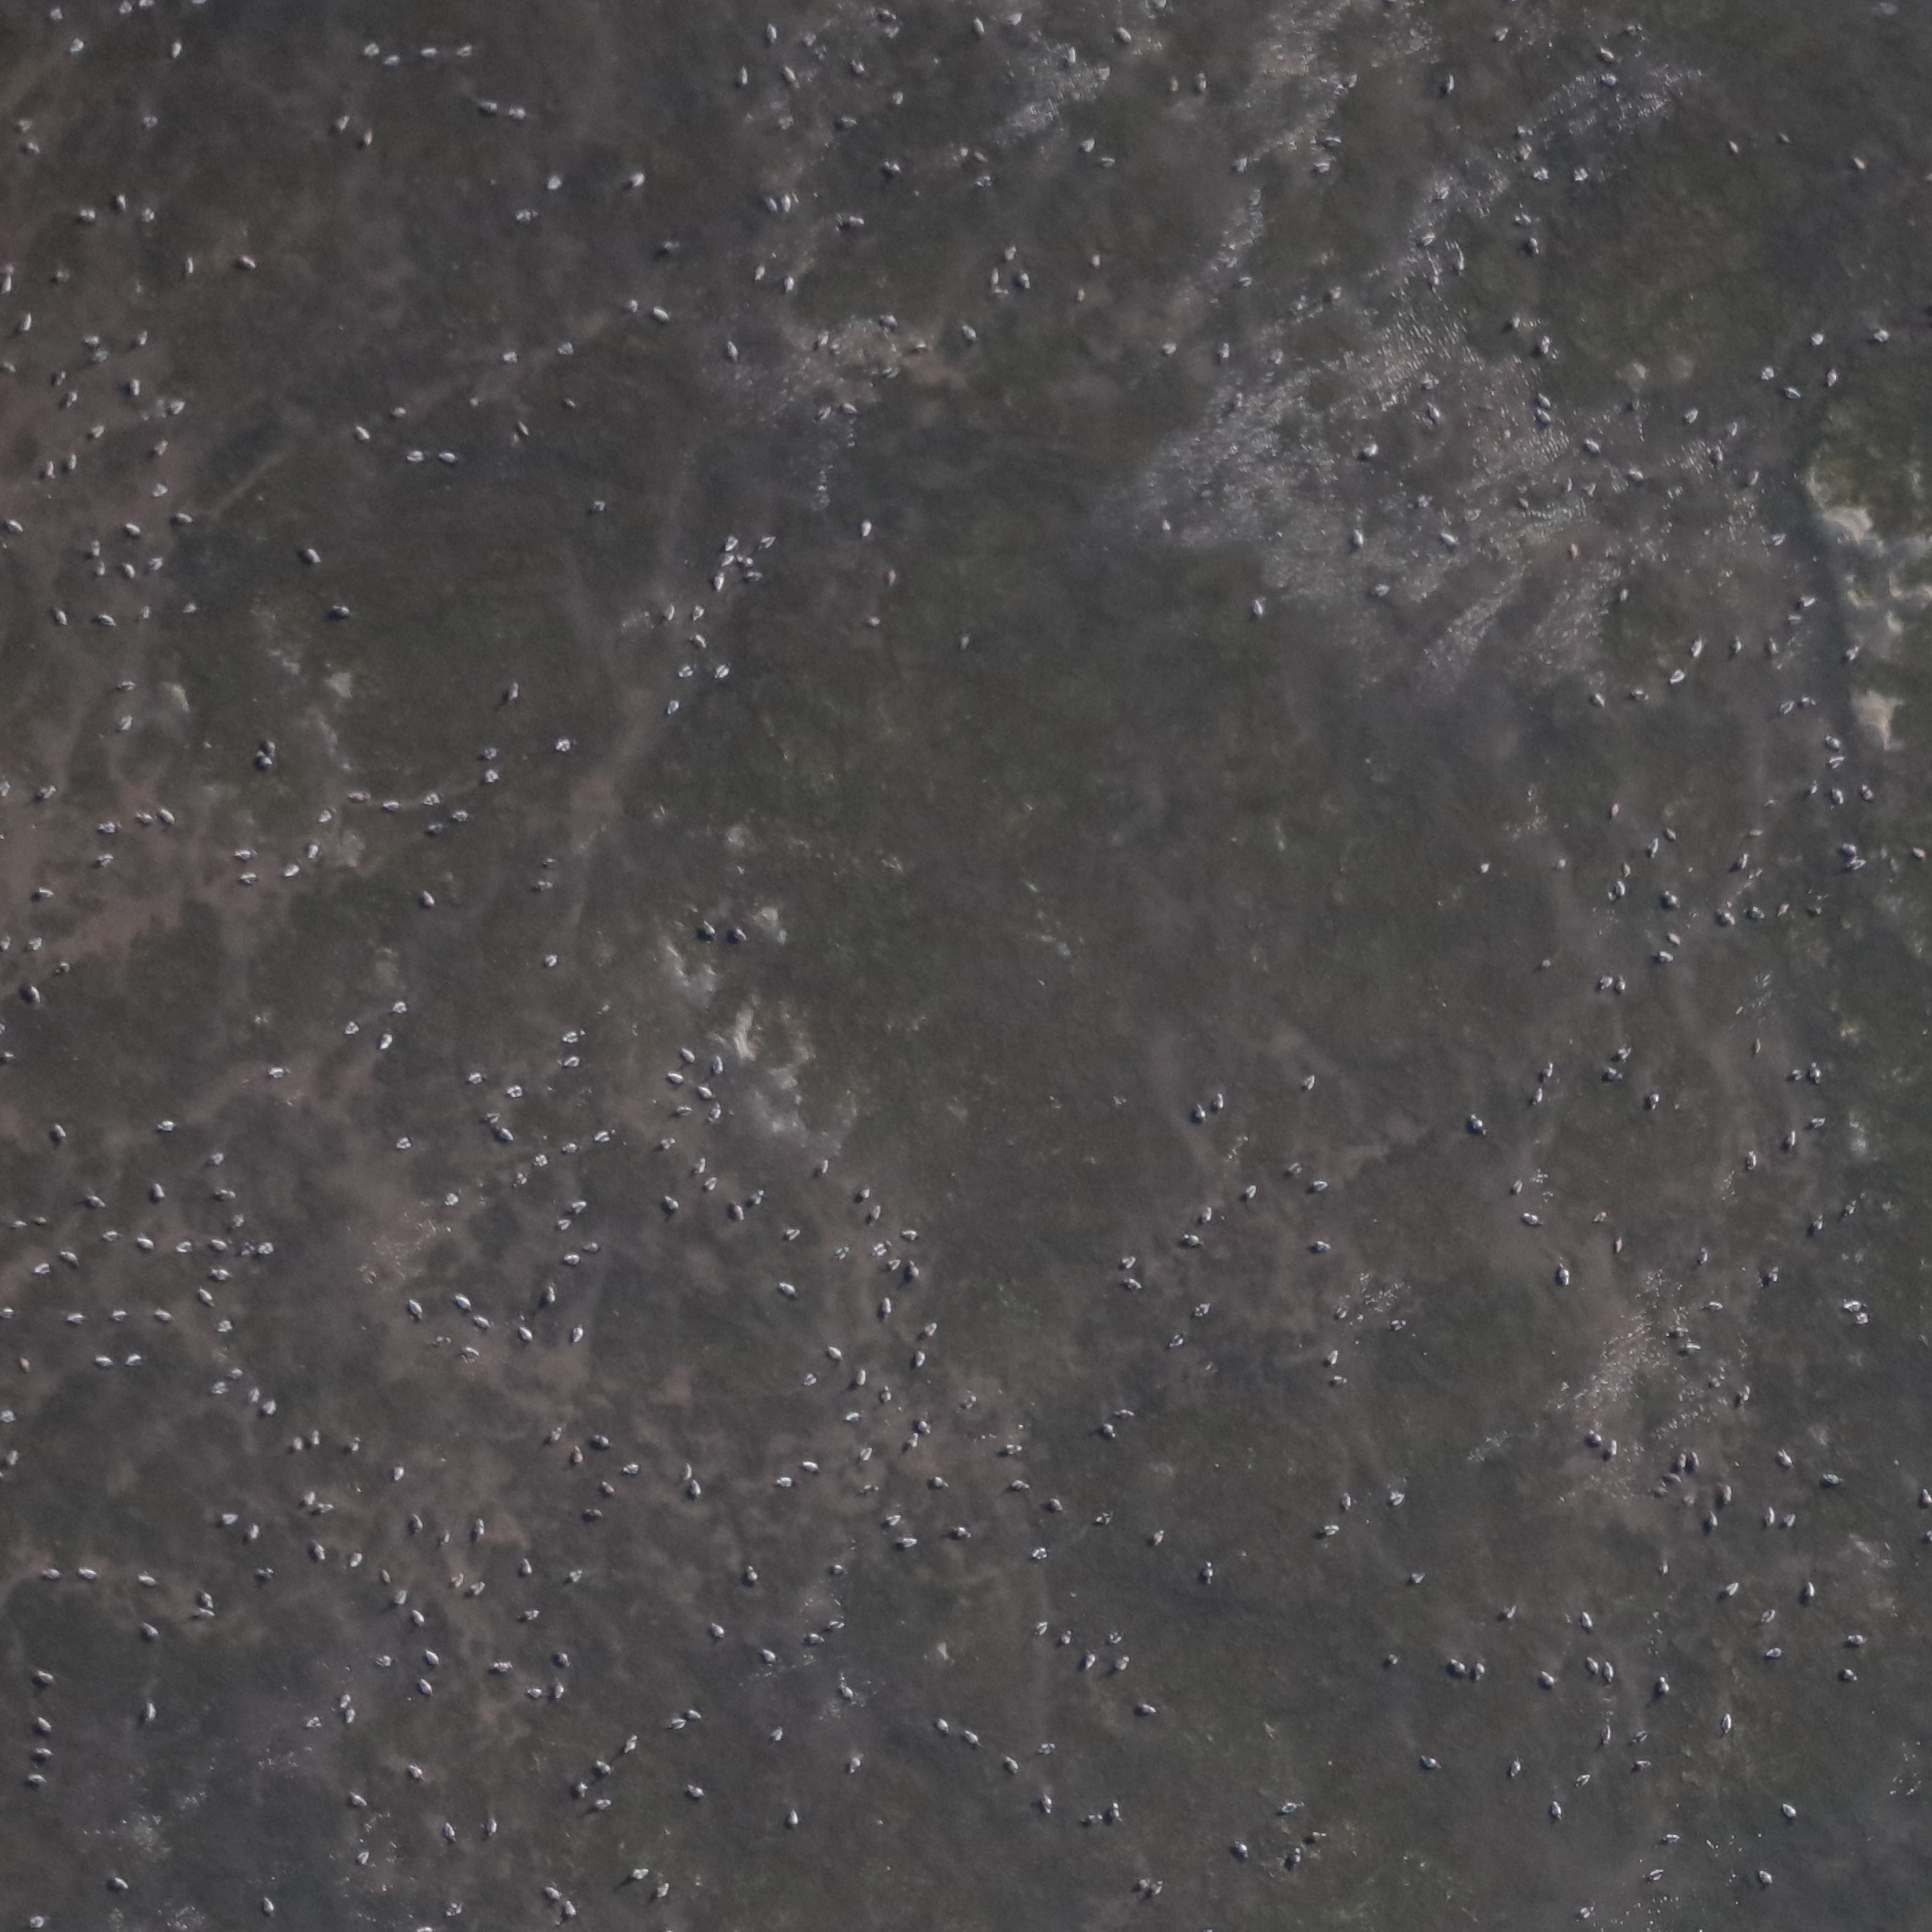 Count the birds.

558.